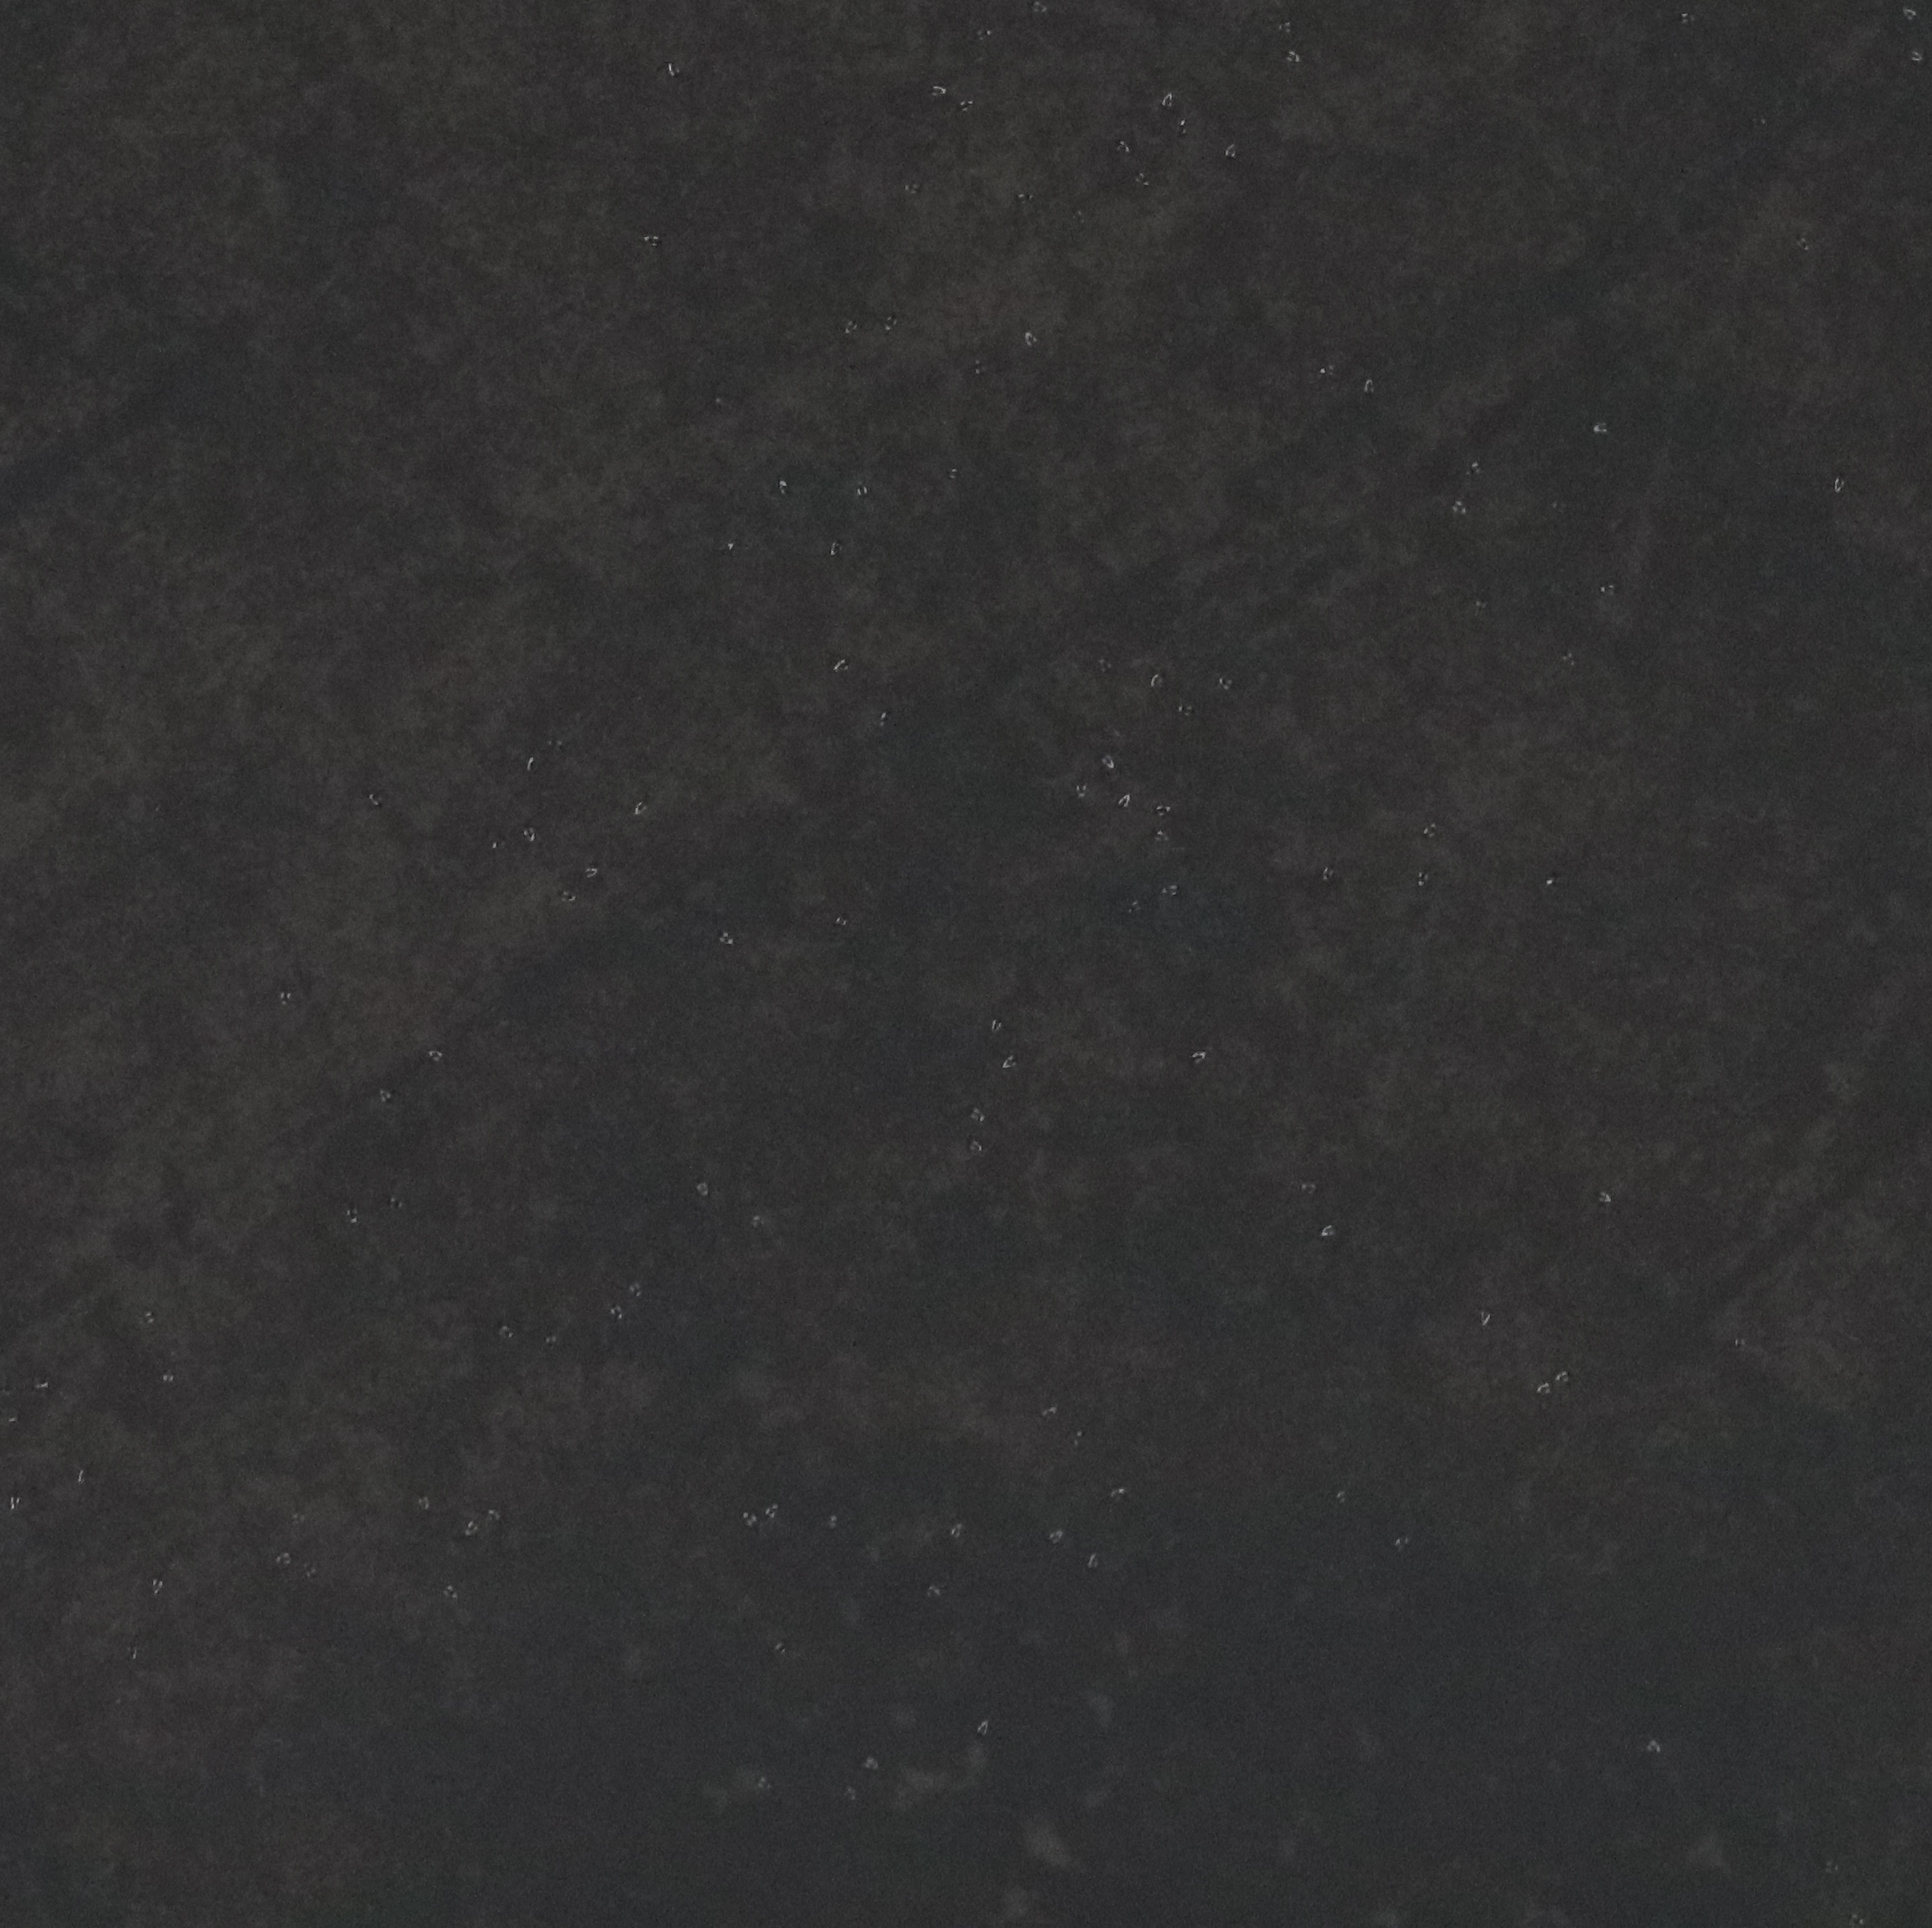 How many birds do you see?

126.